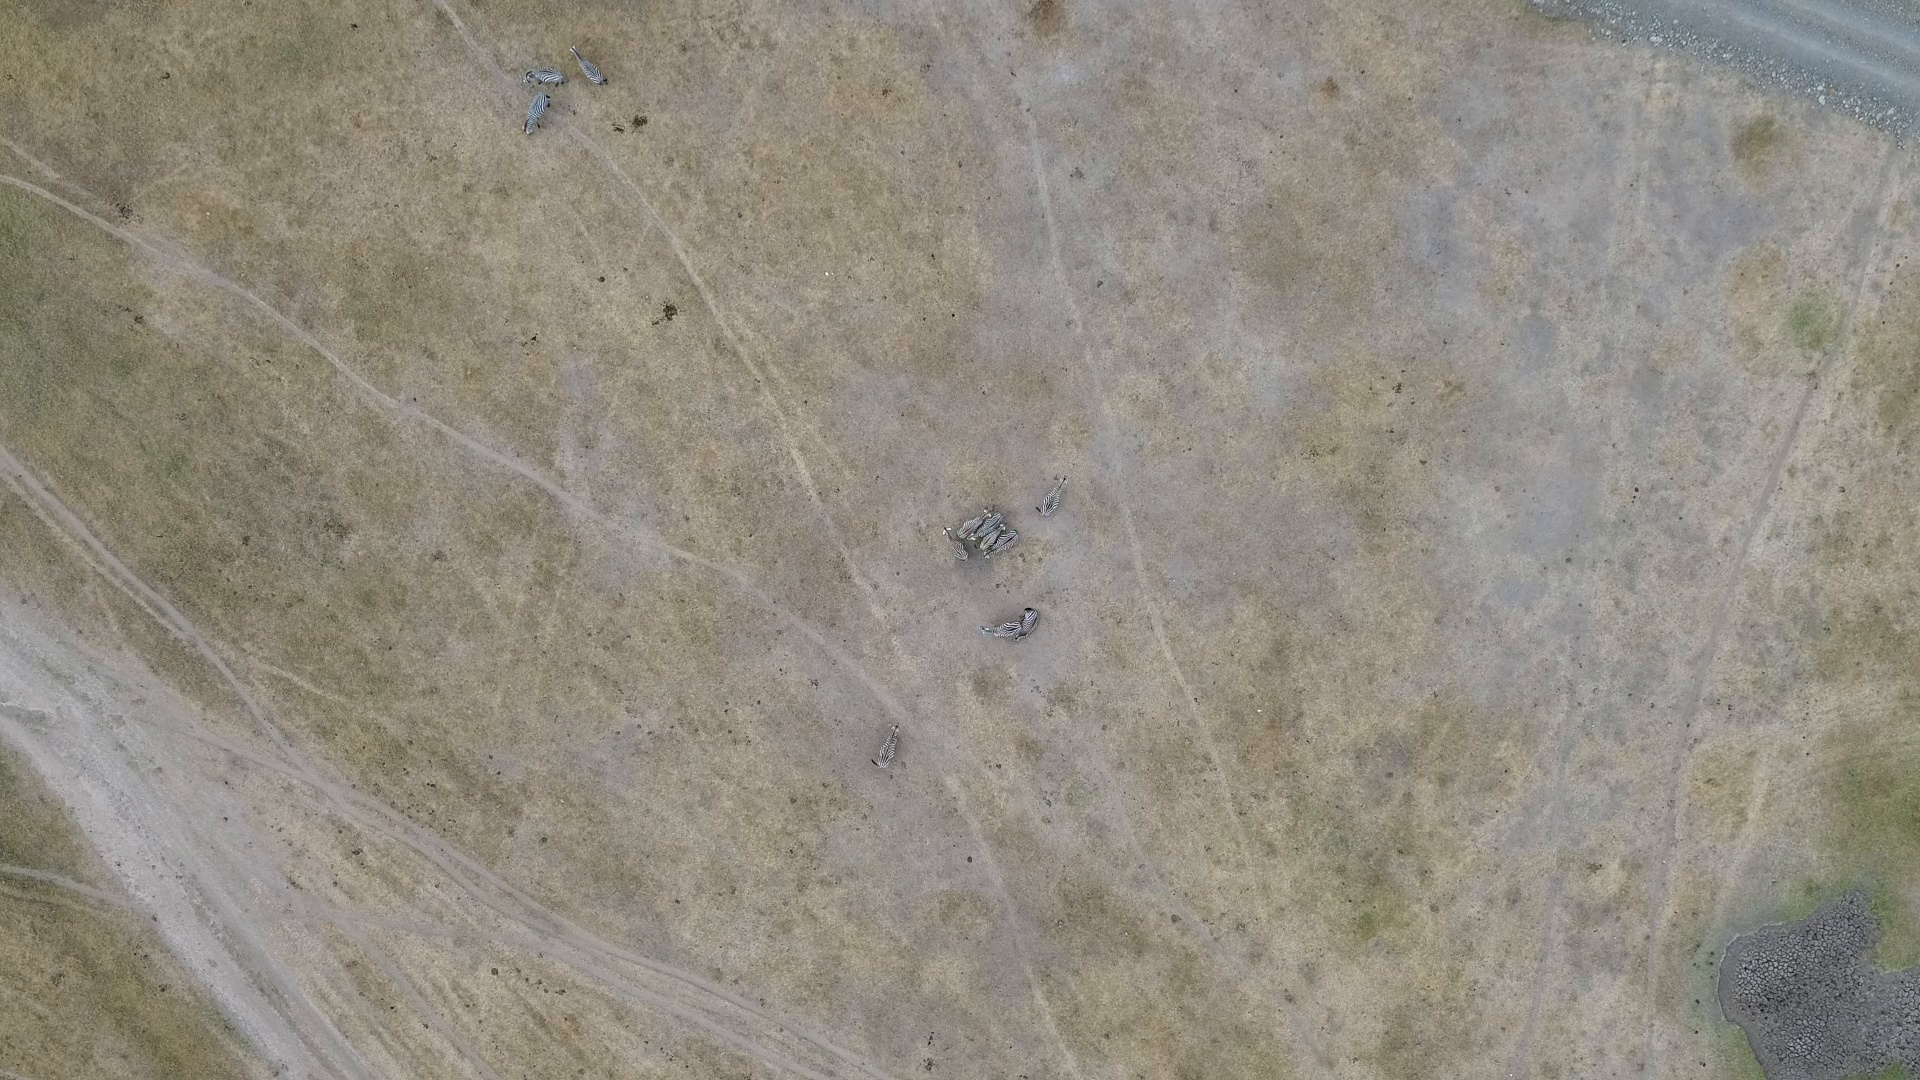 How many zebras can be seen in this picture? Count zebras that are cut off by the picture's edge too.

12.